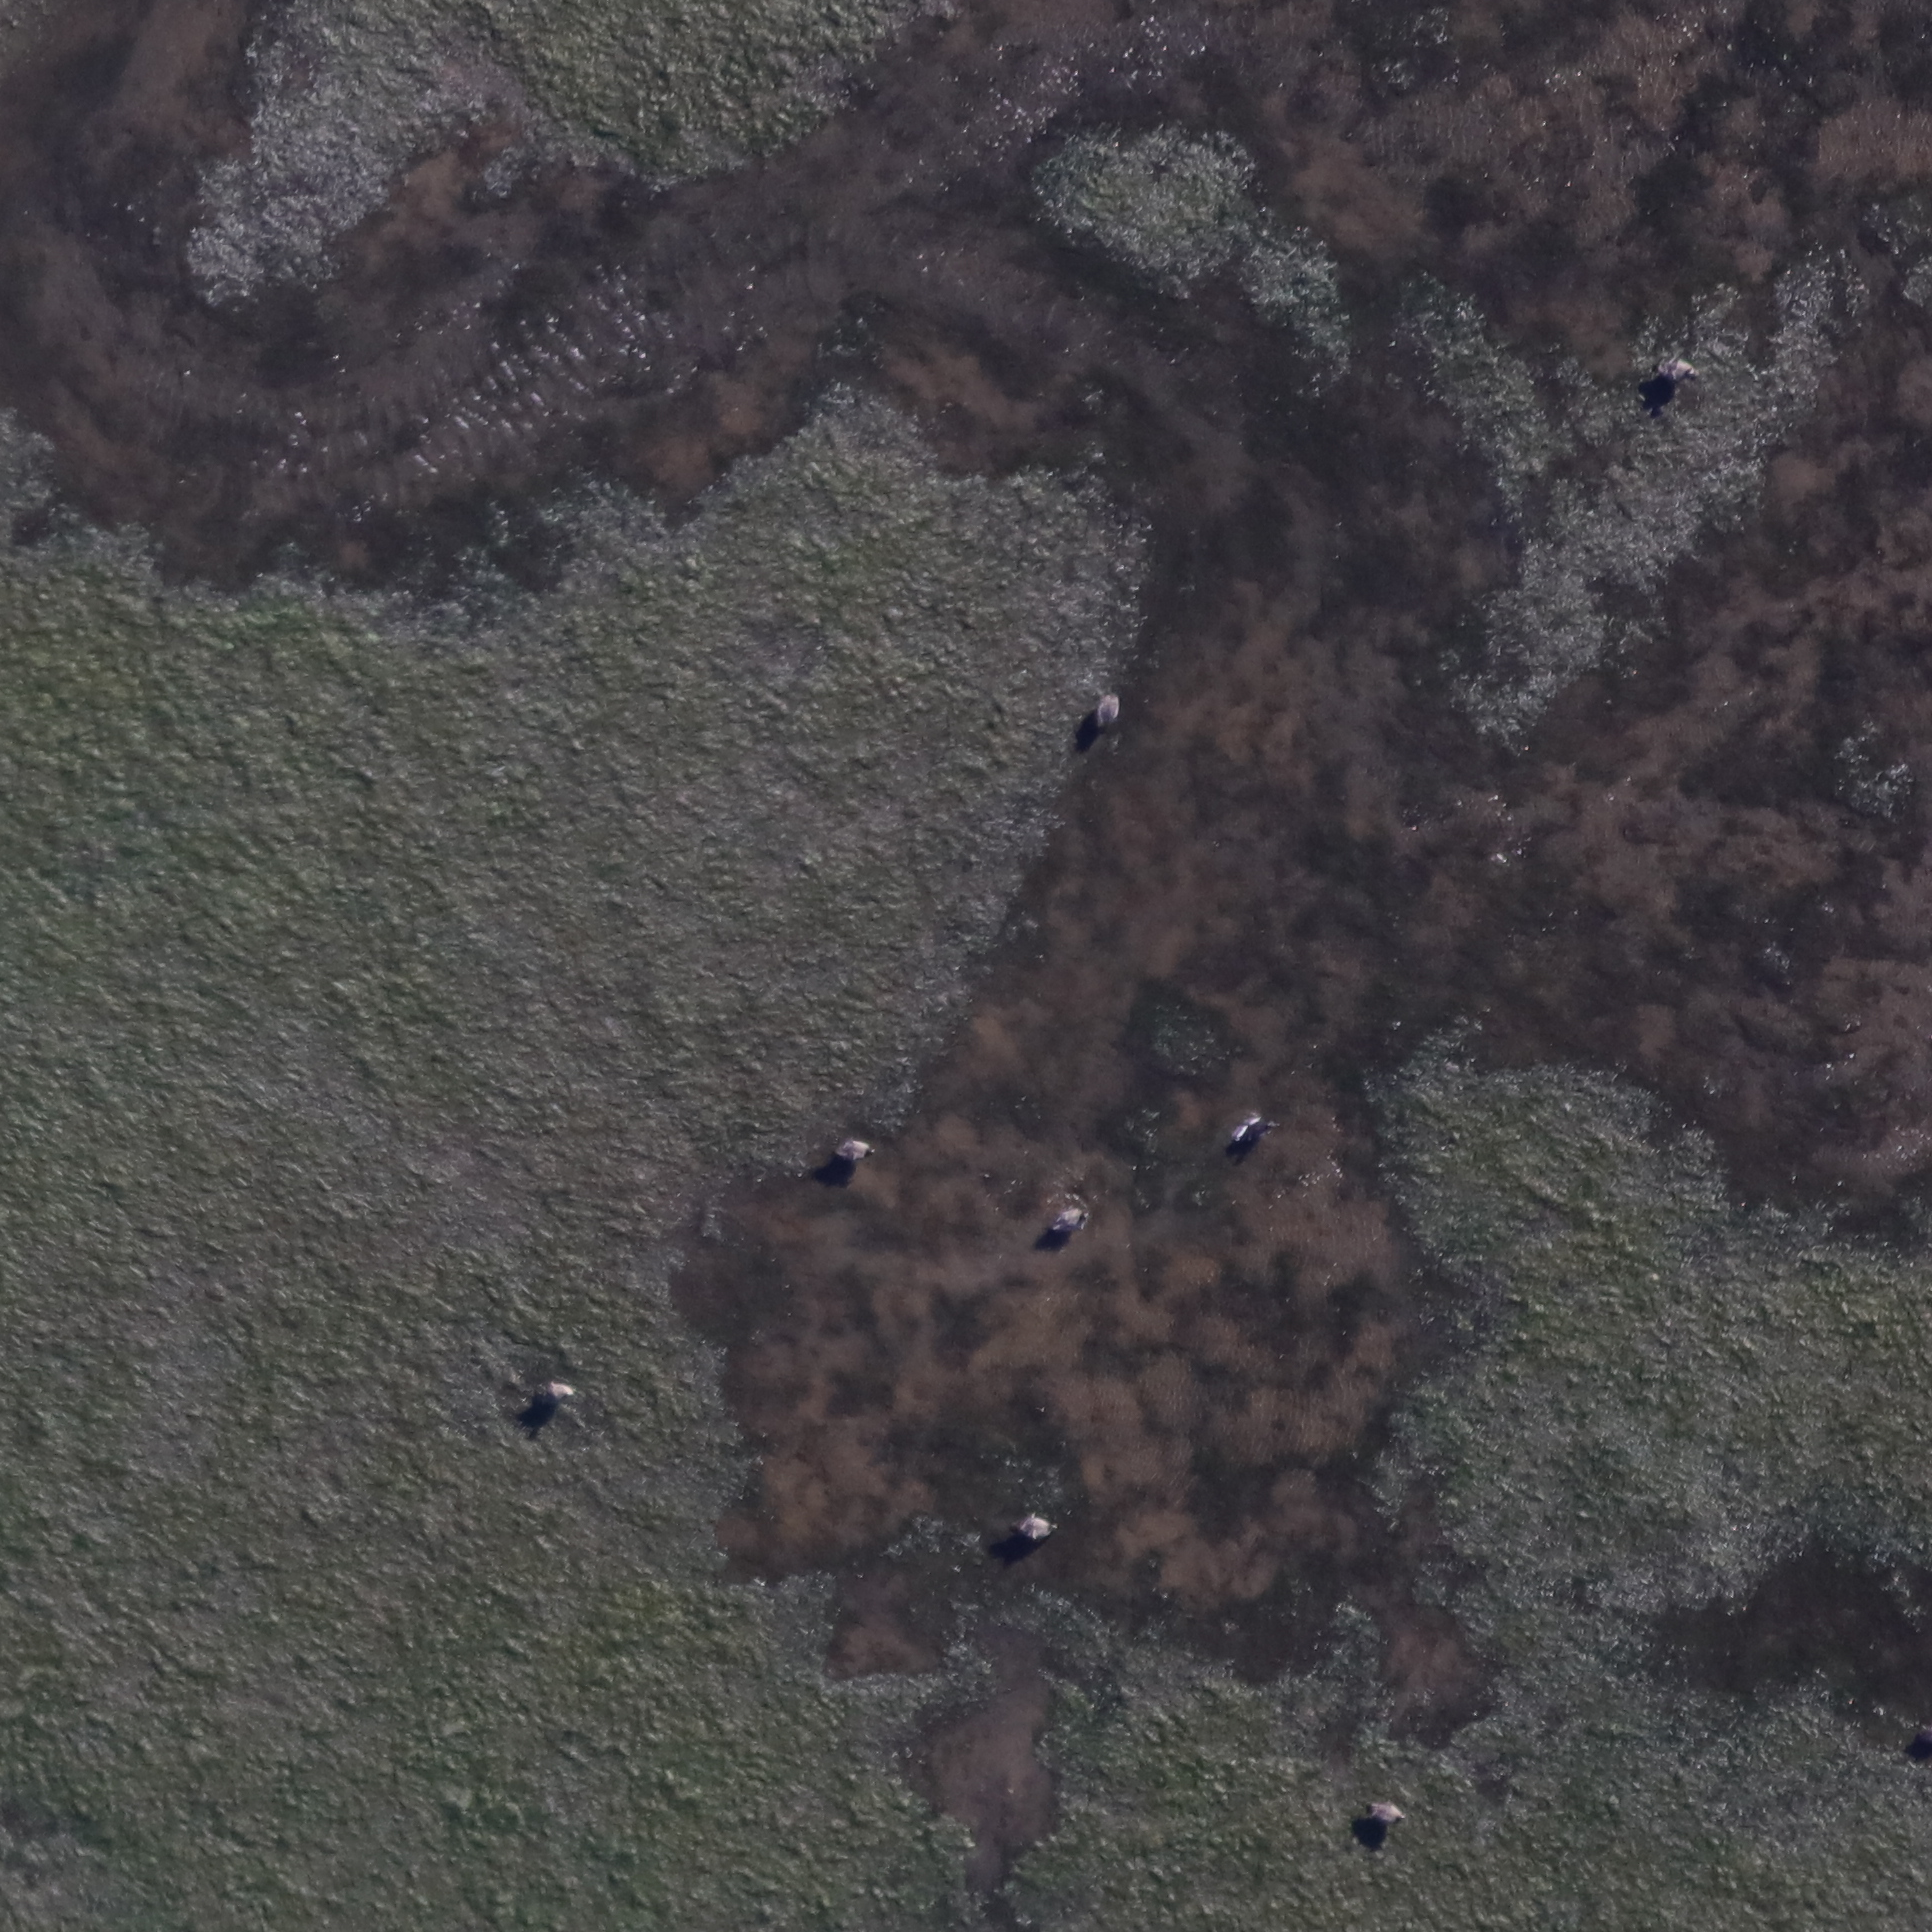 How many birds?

8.